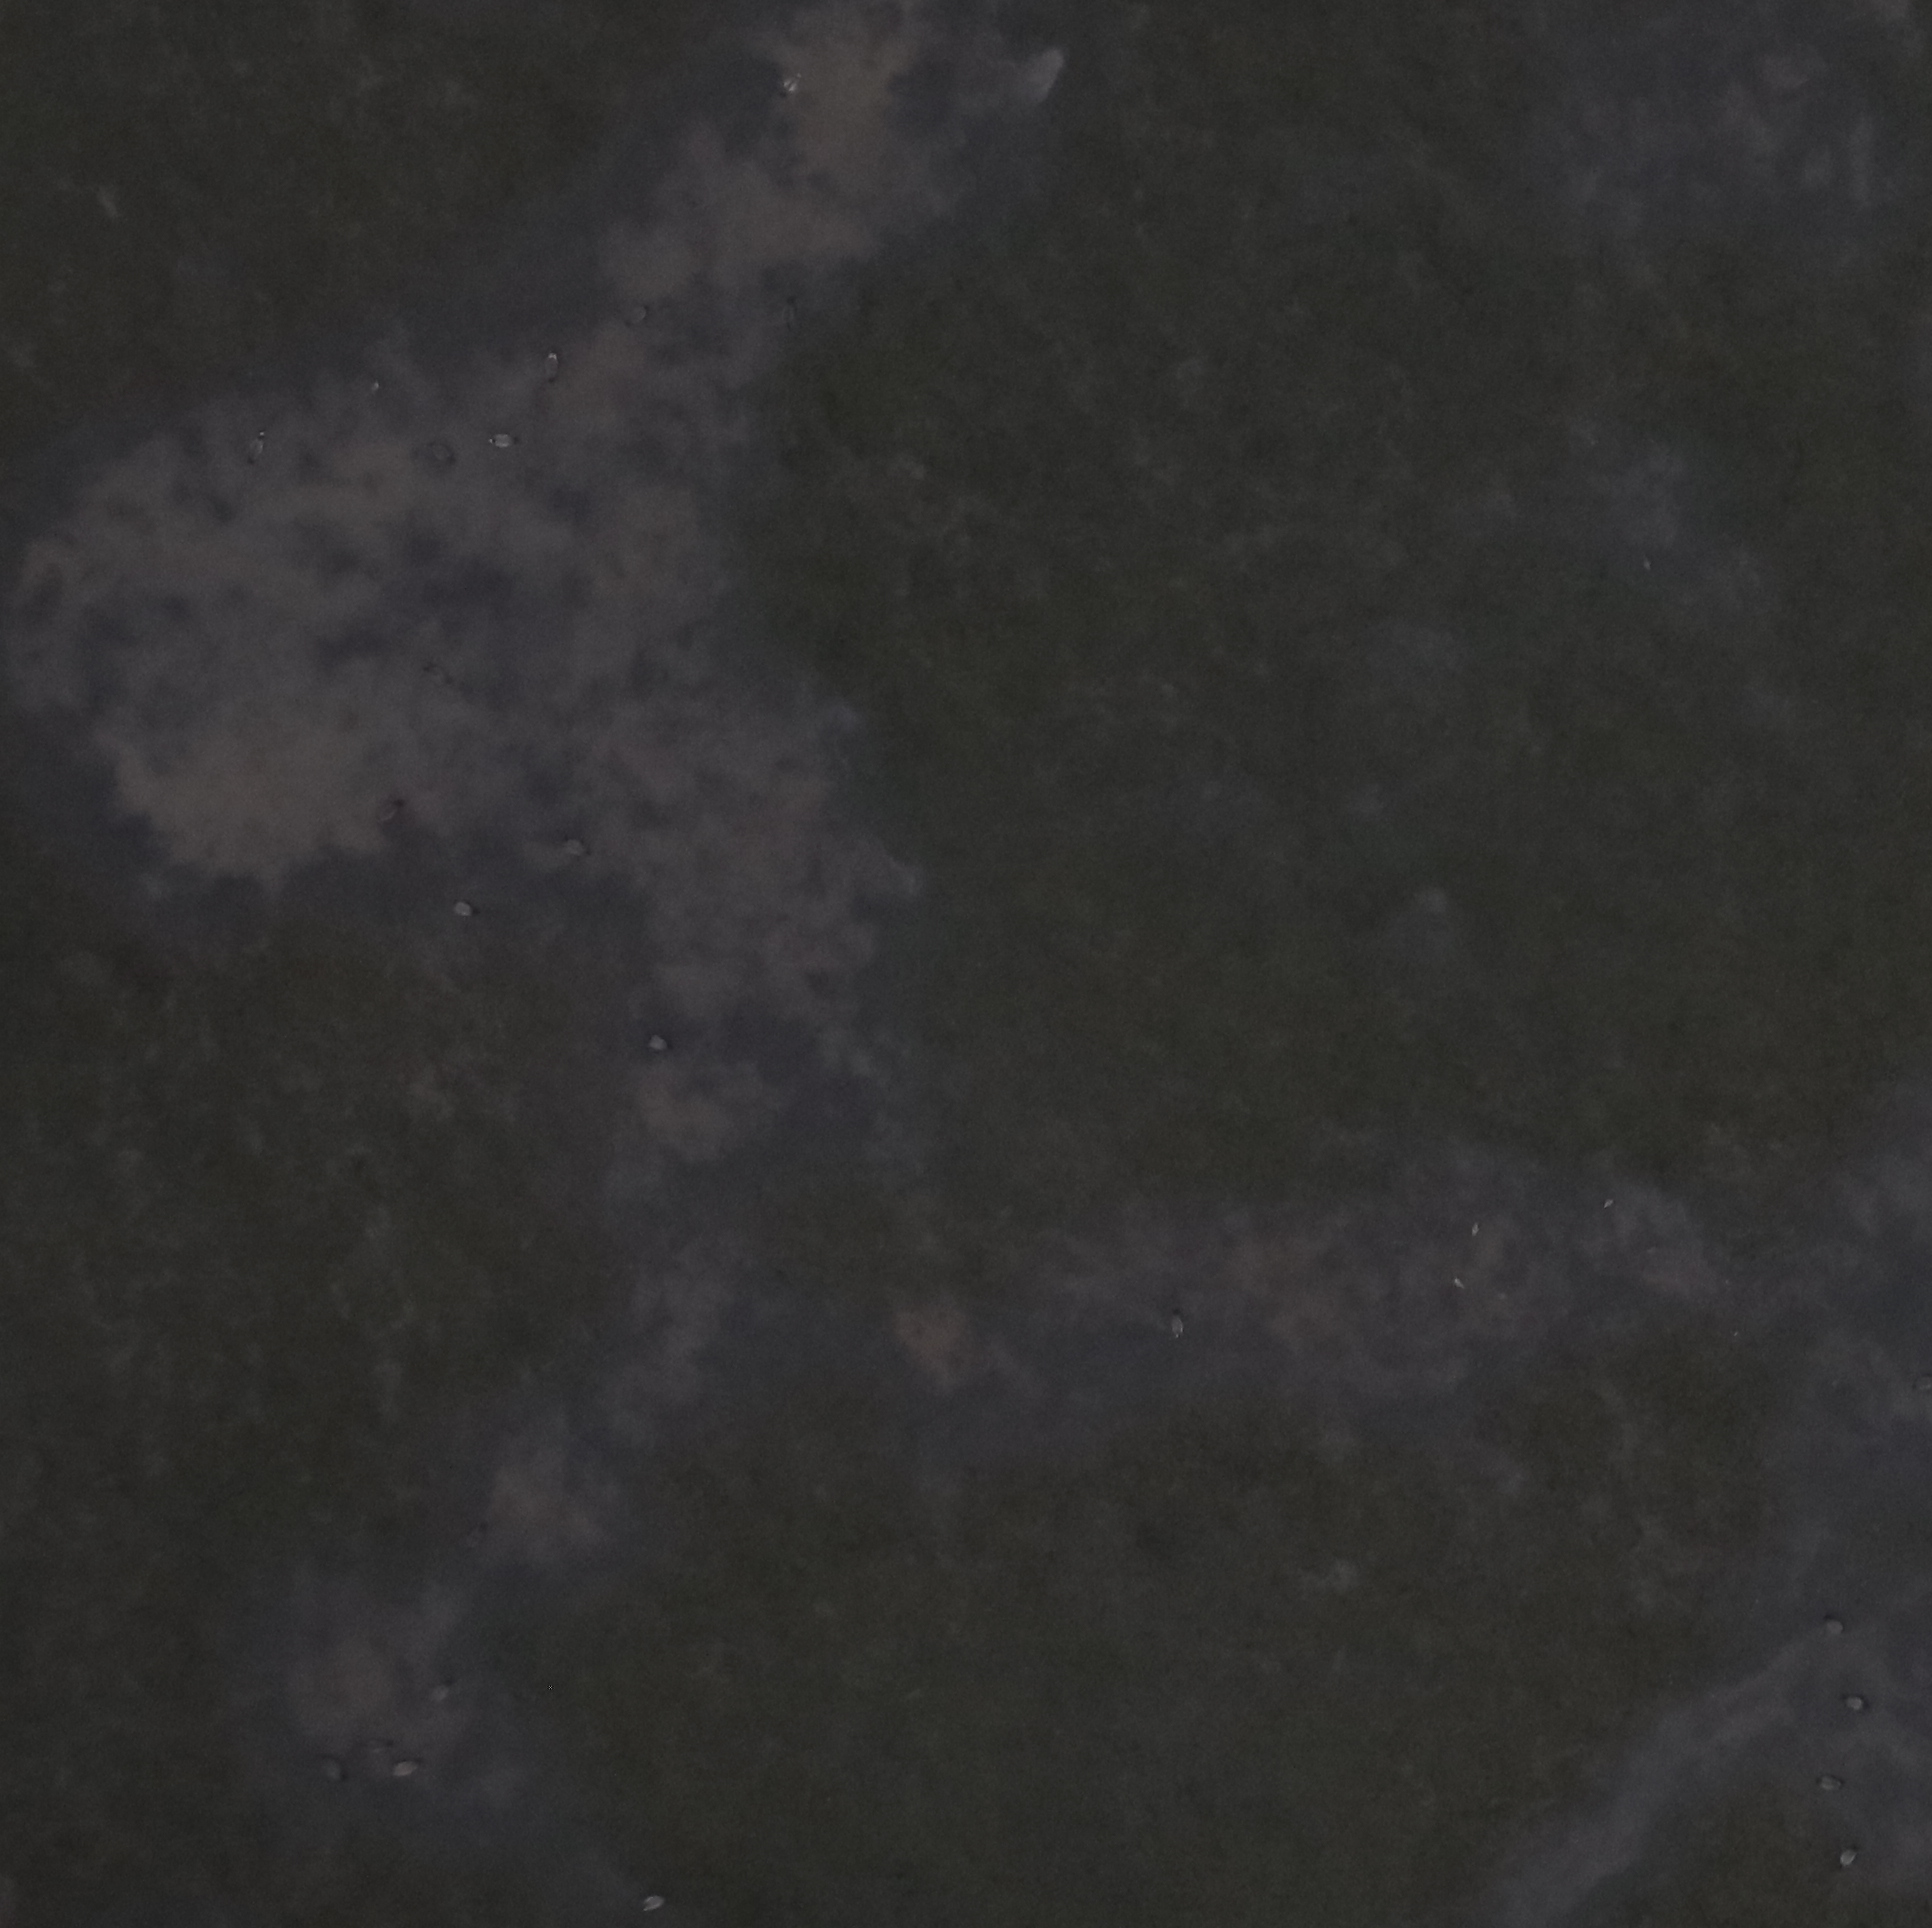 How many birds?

24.